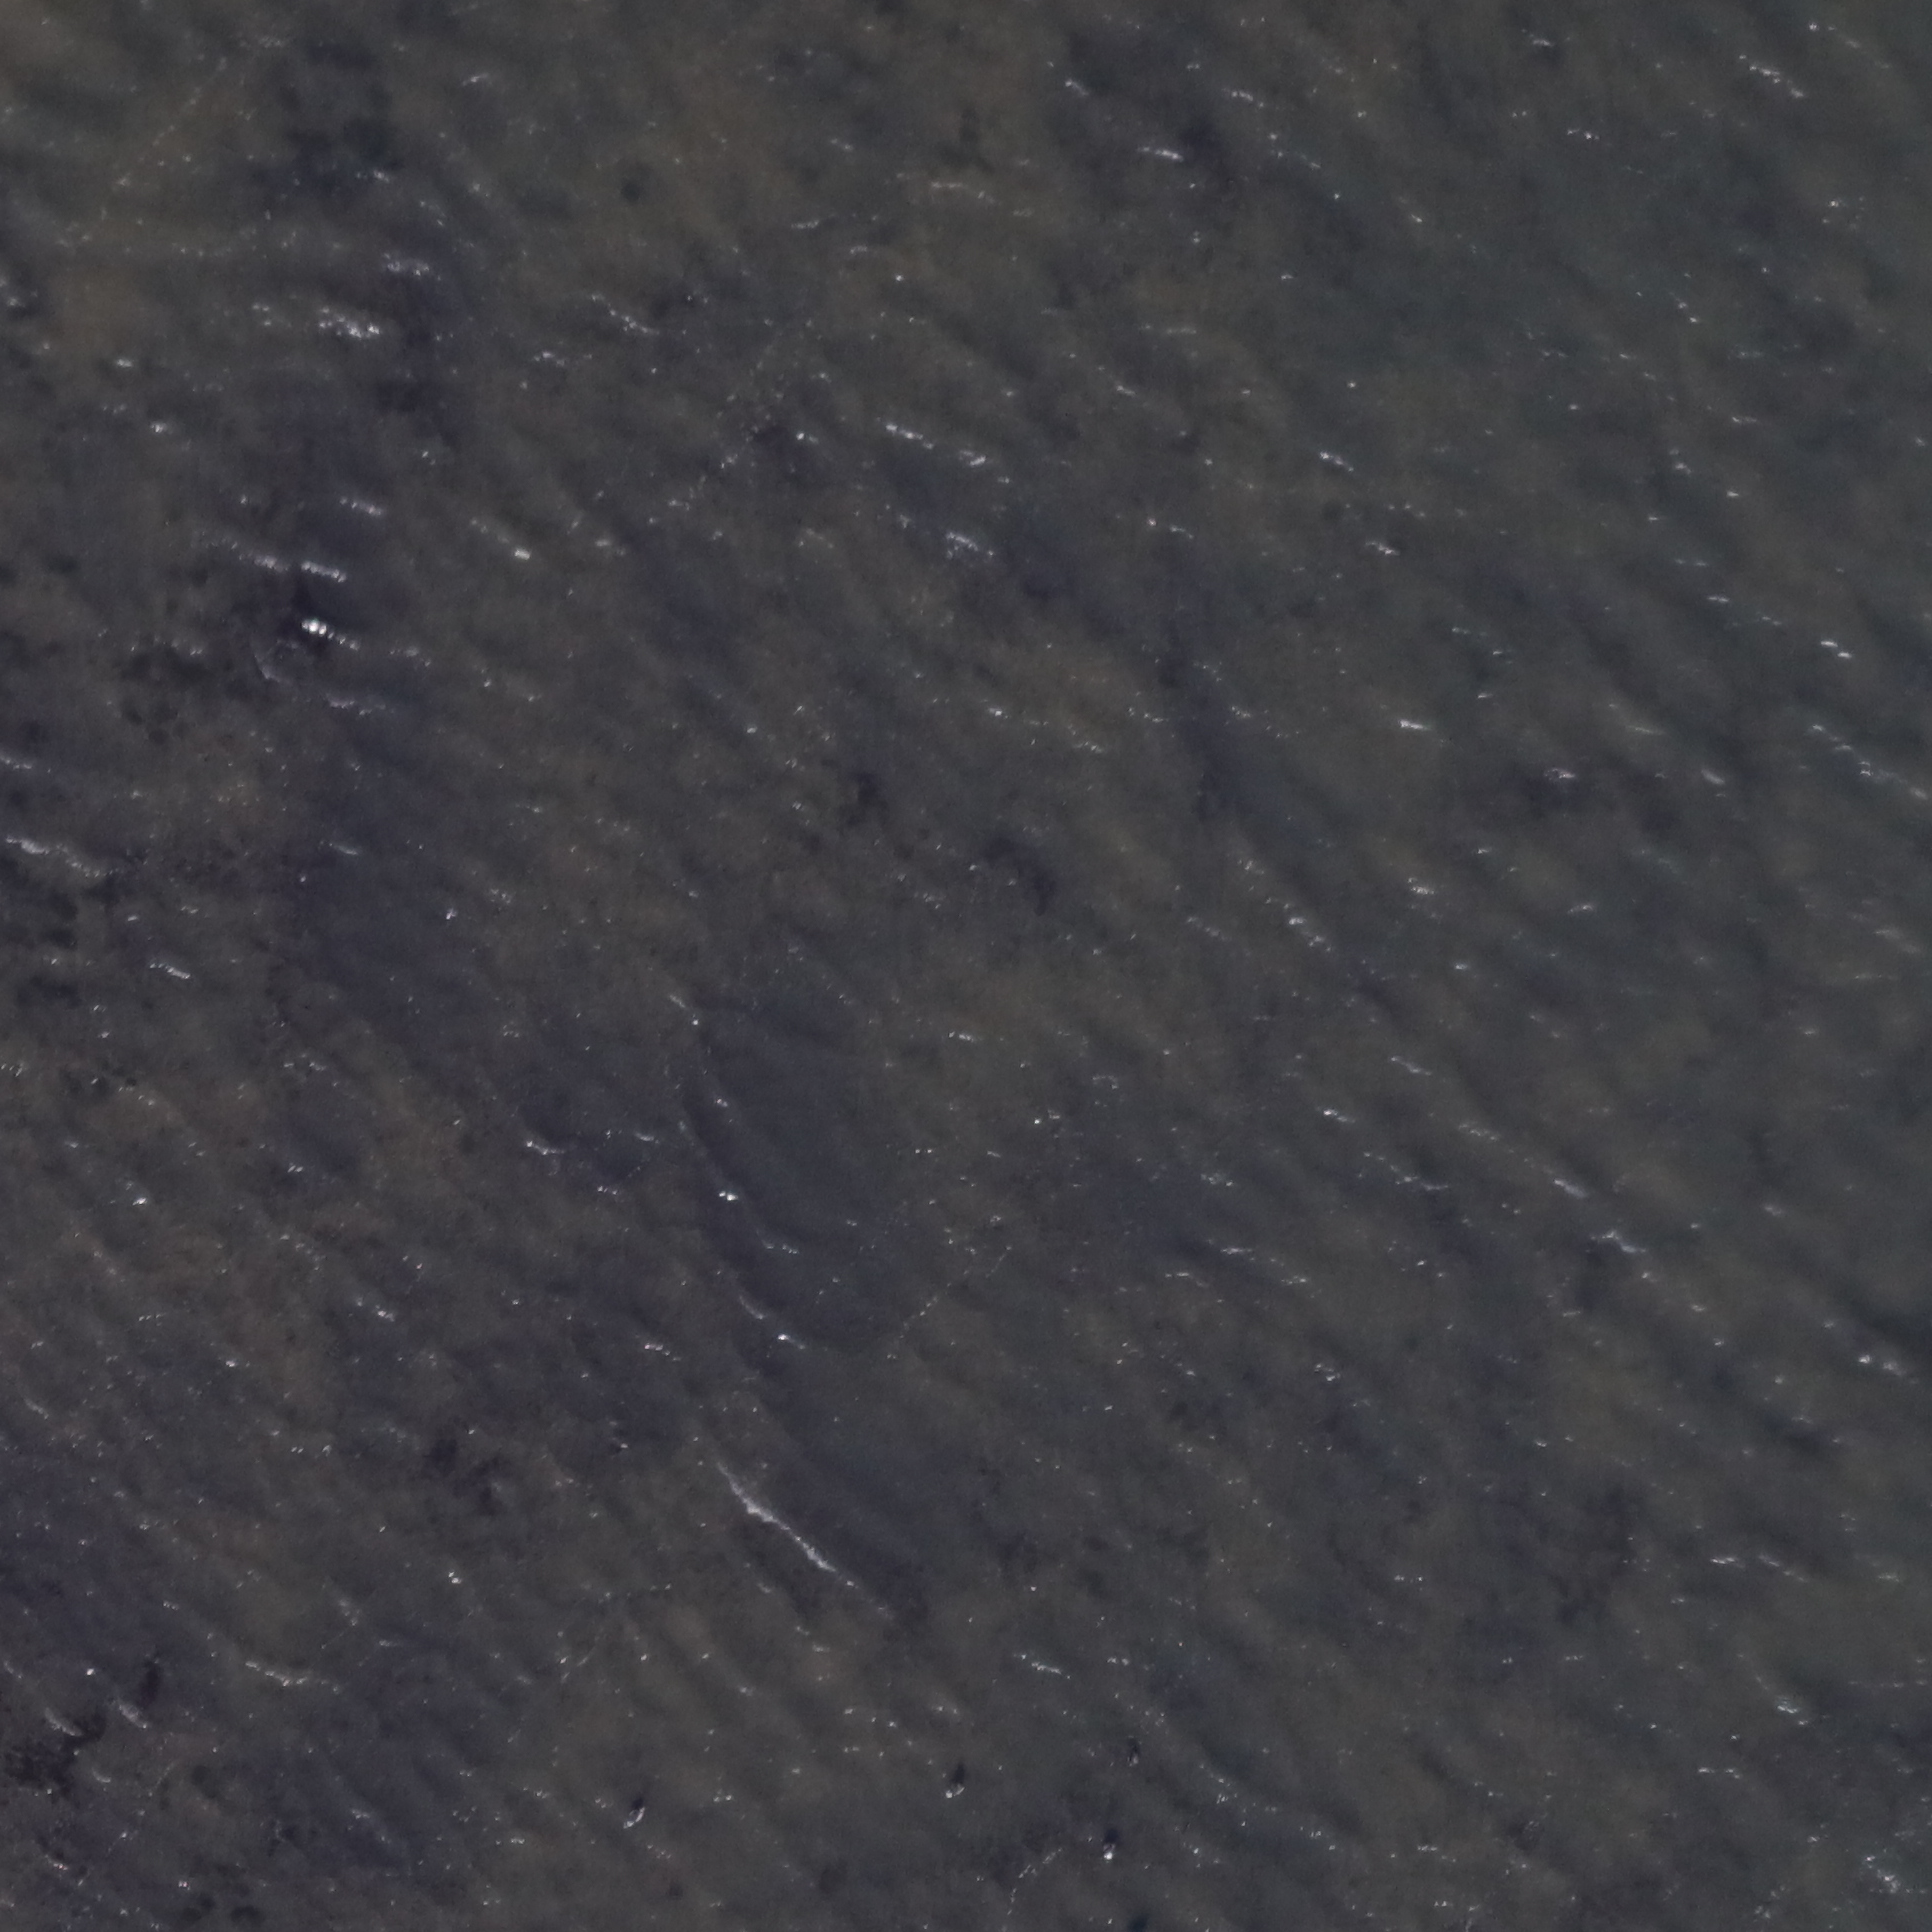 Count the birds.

4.